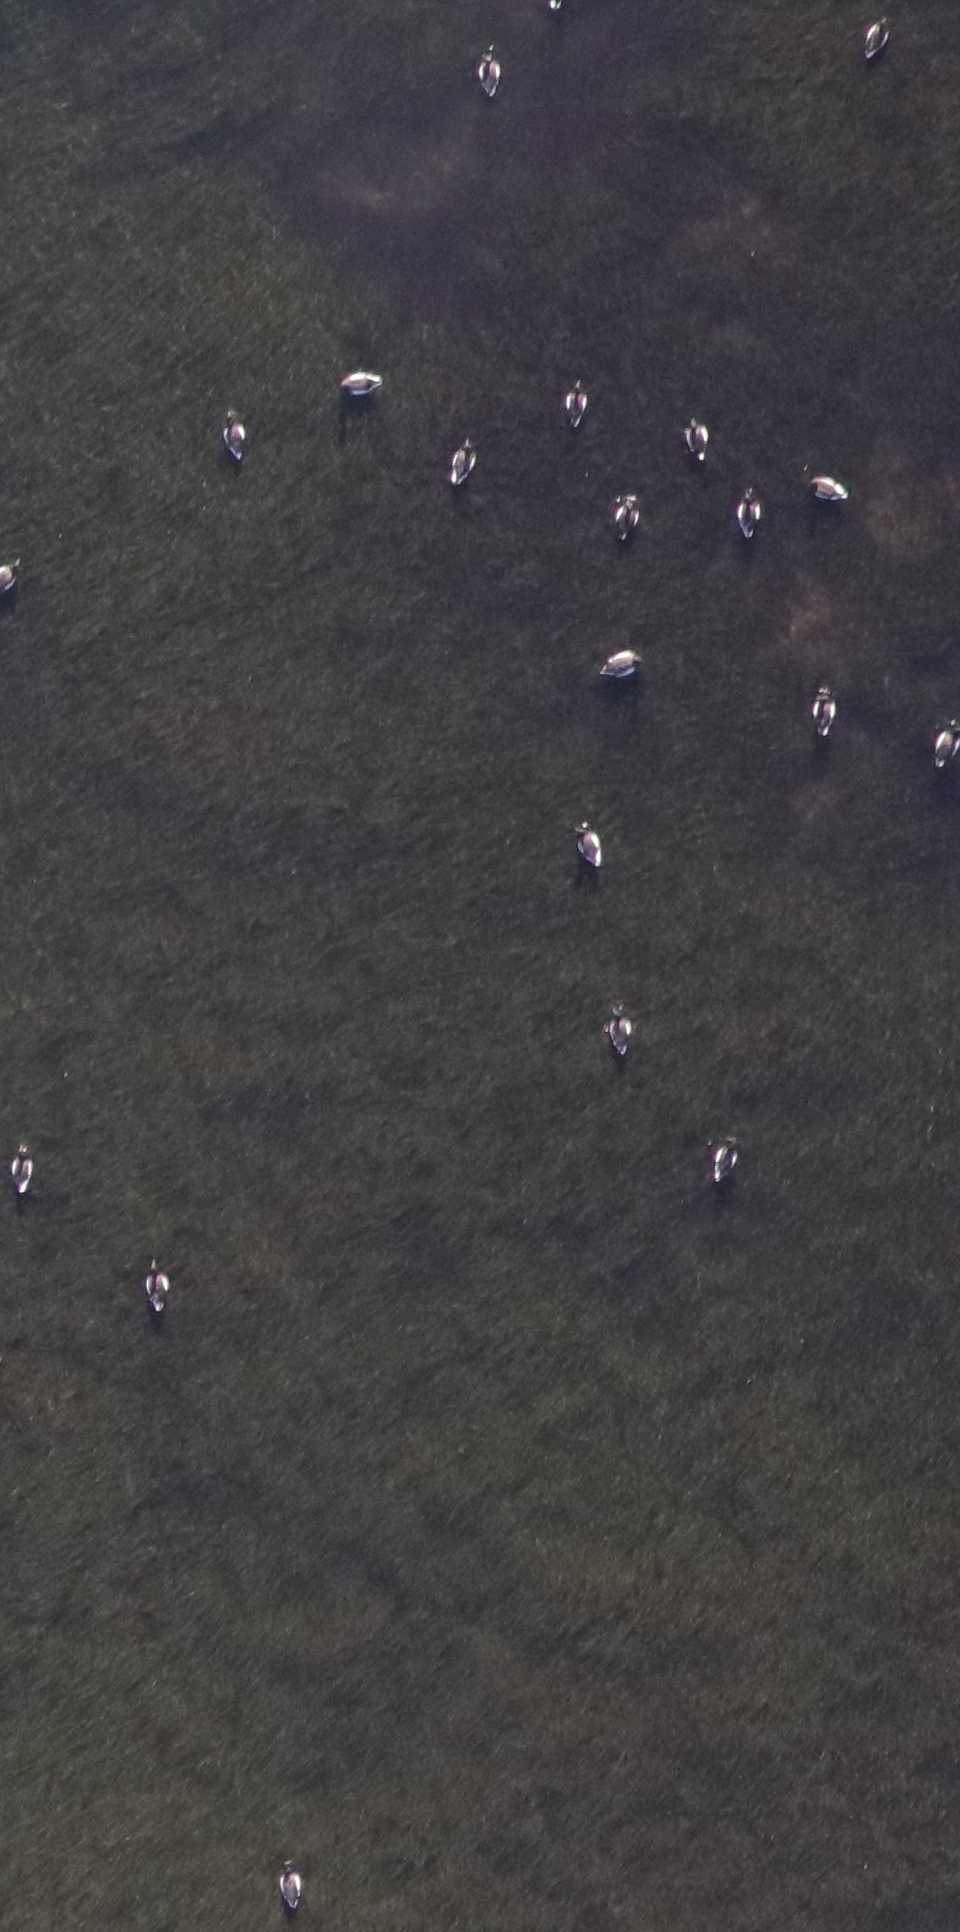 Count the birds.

20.